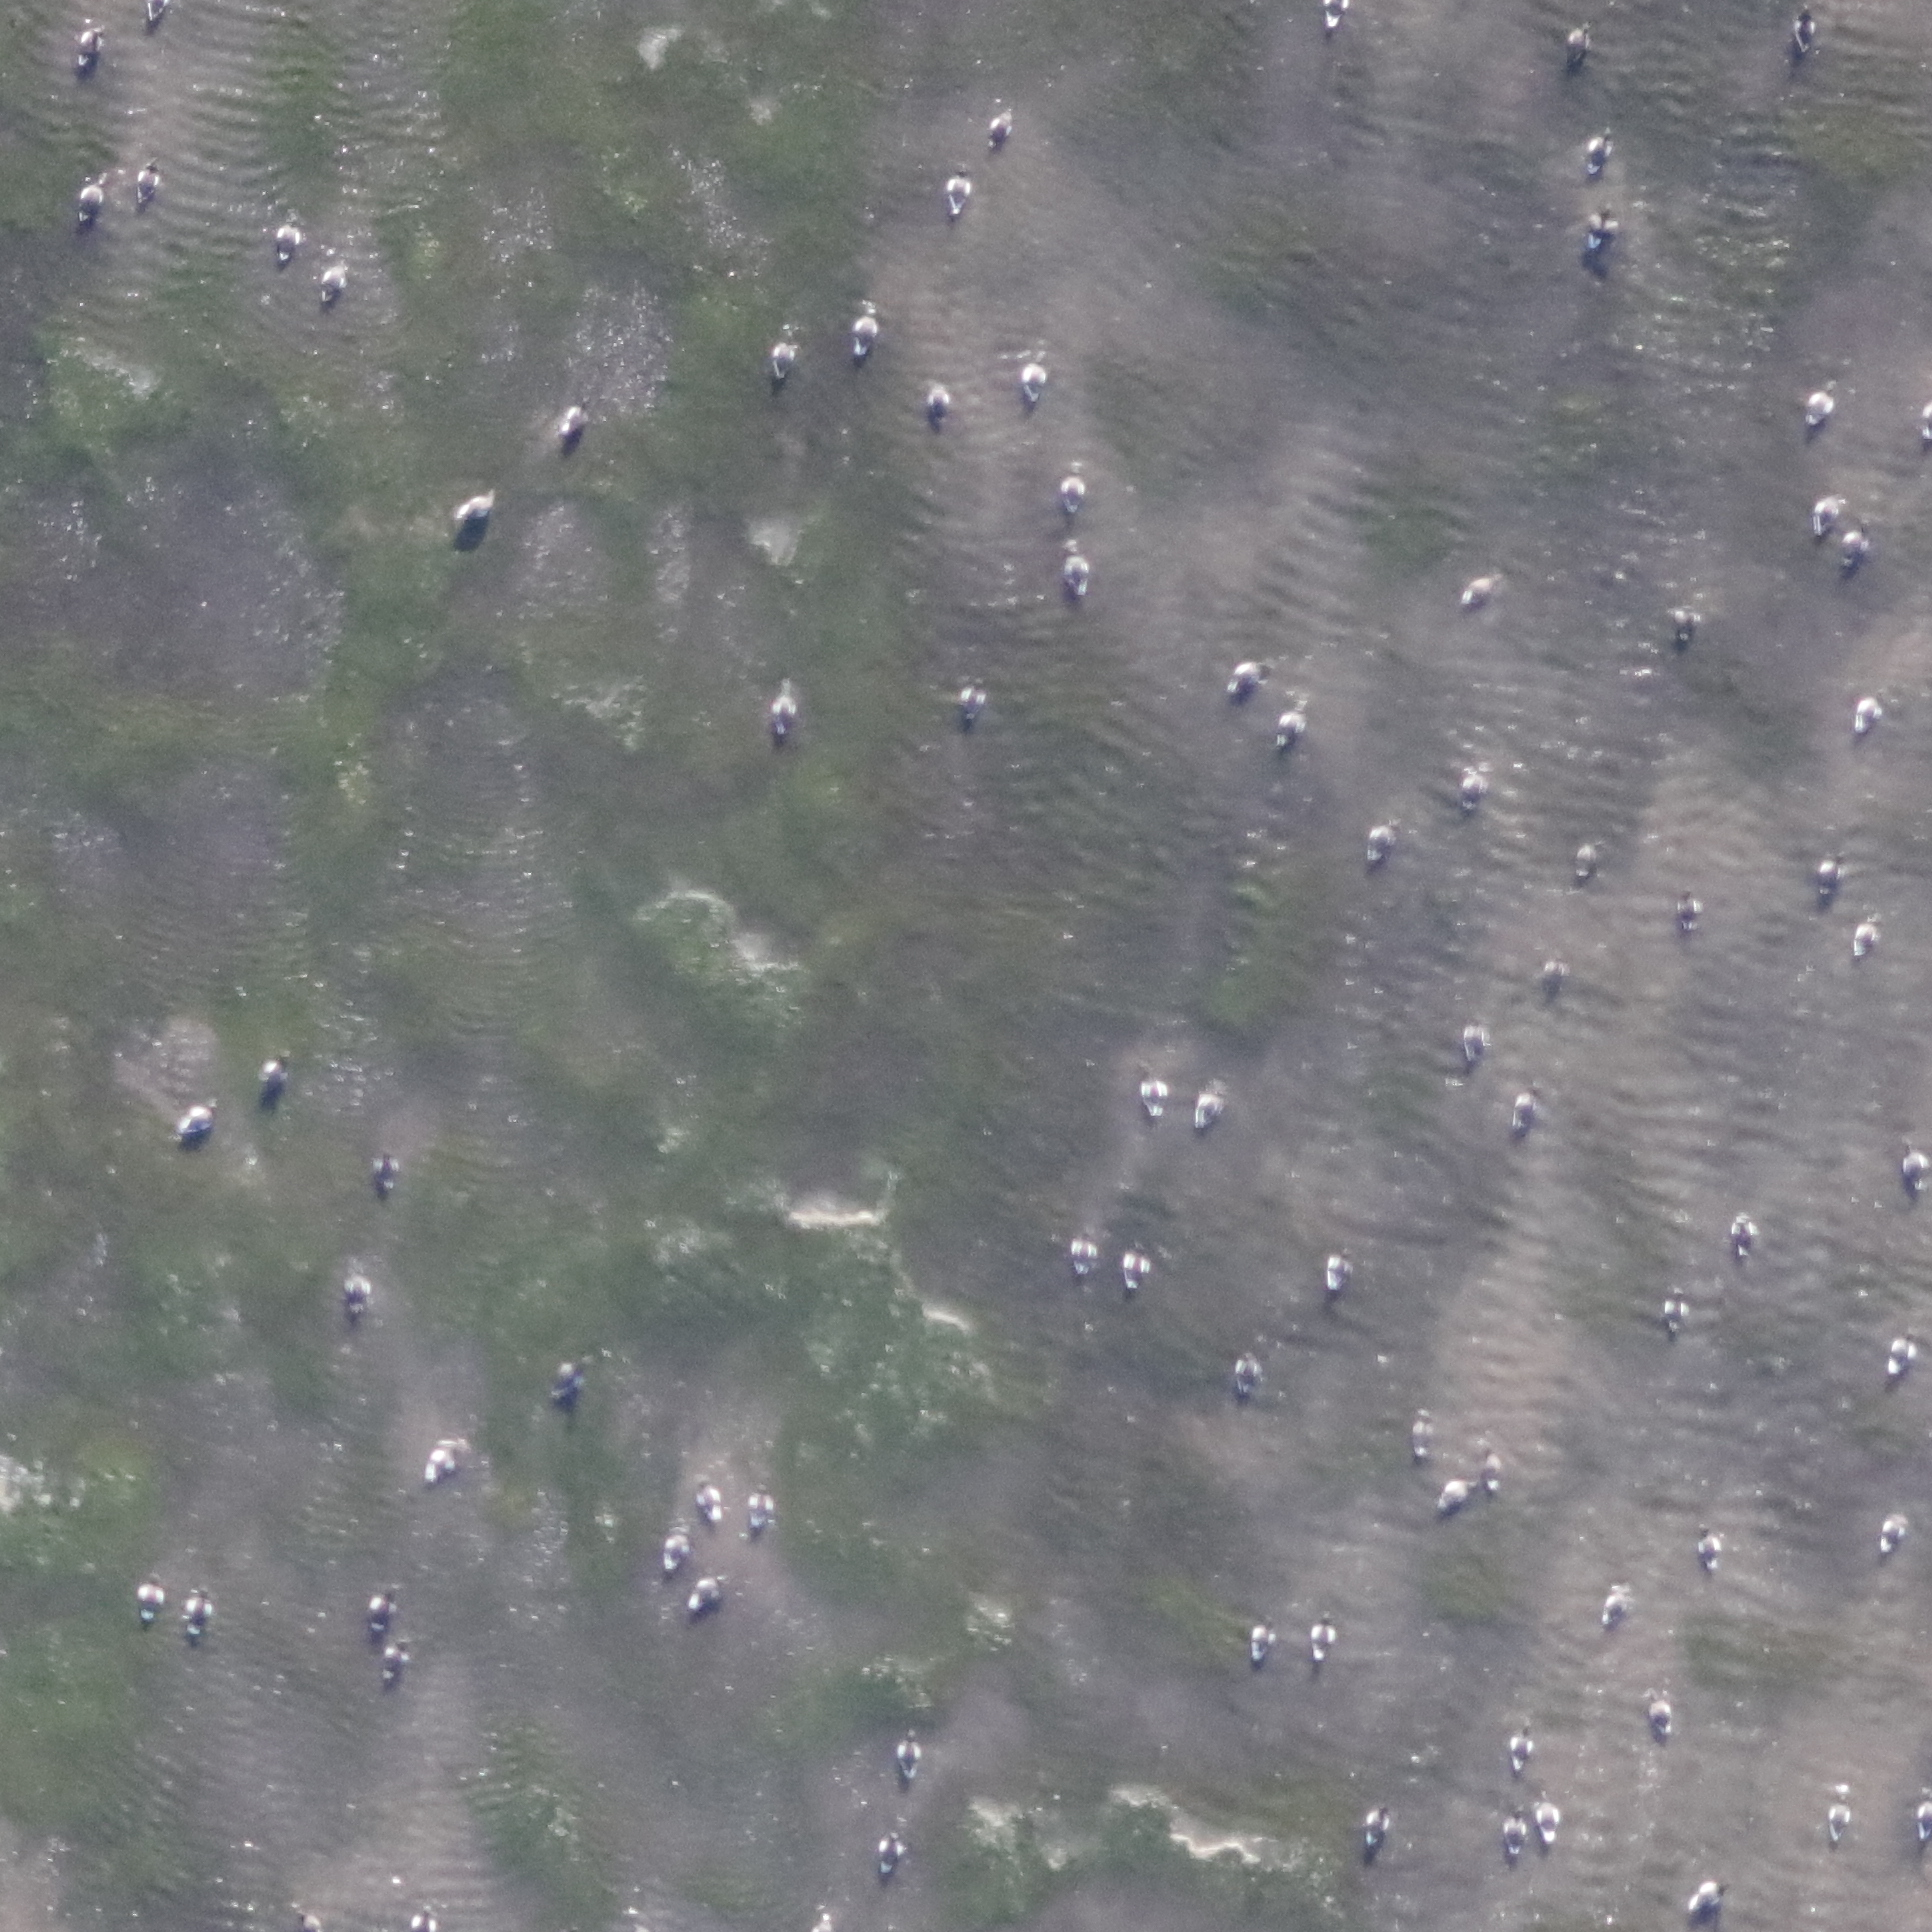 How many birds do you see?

82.